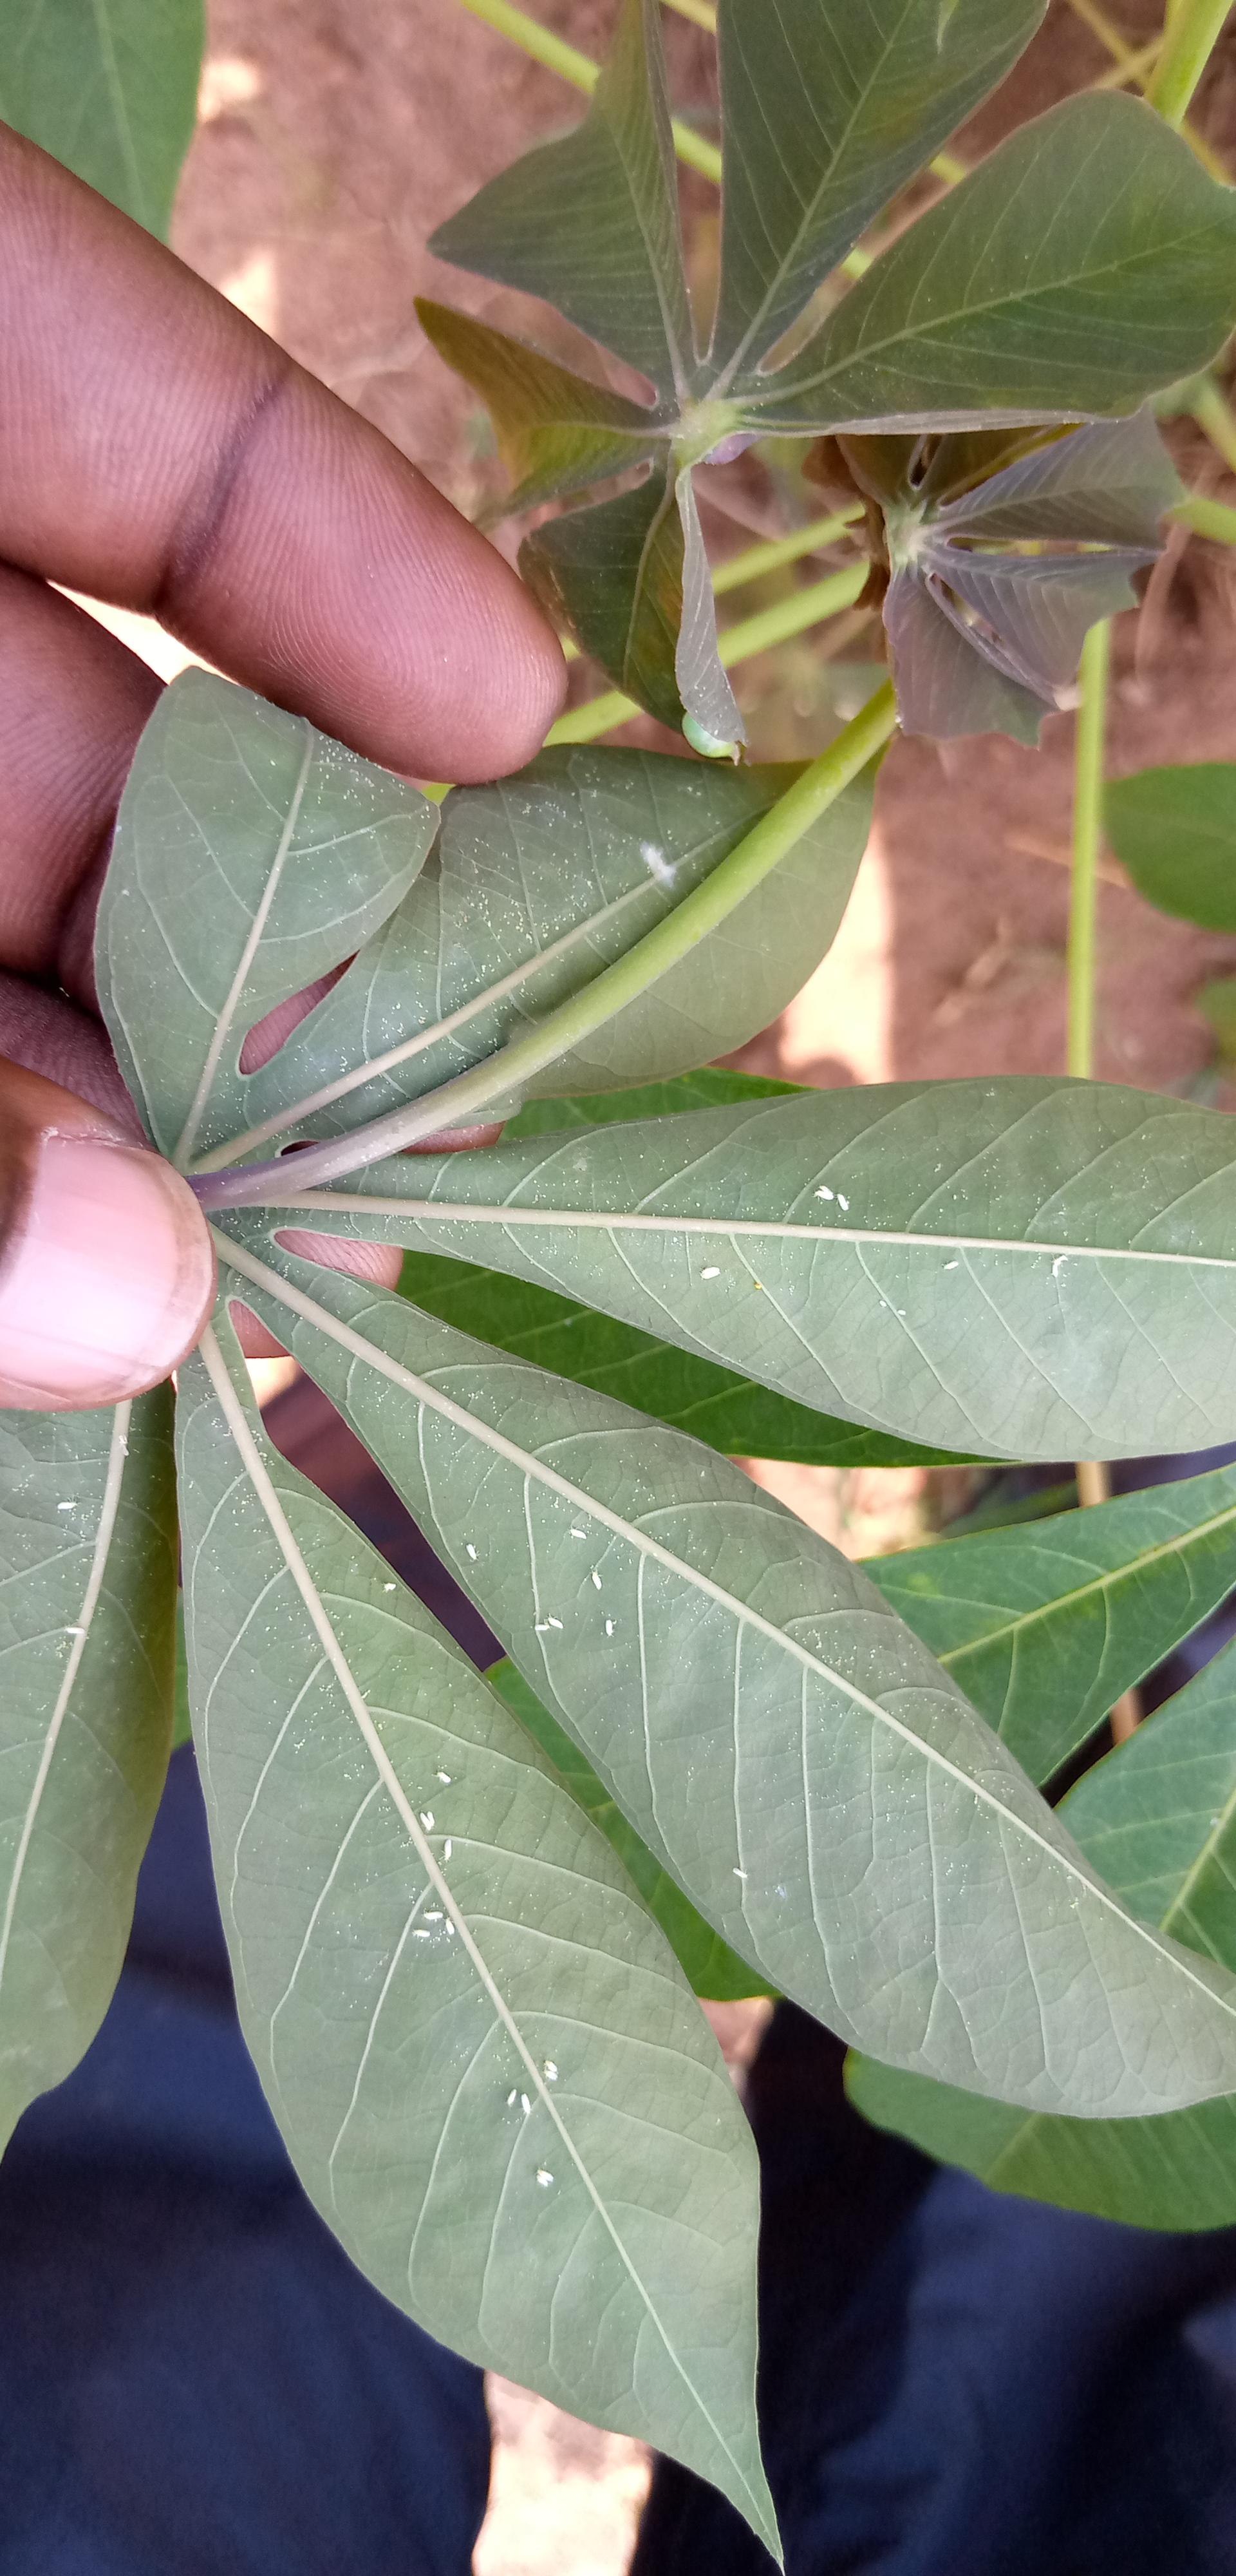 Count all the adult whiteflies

29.